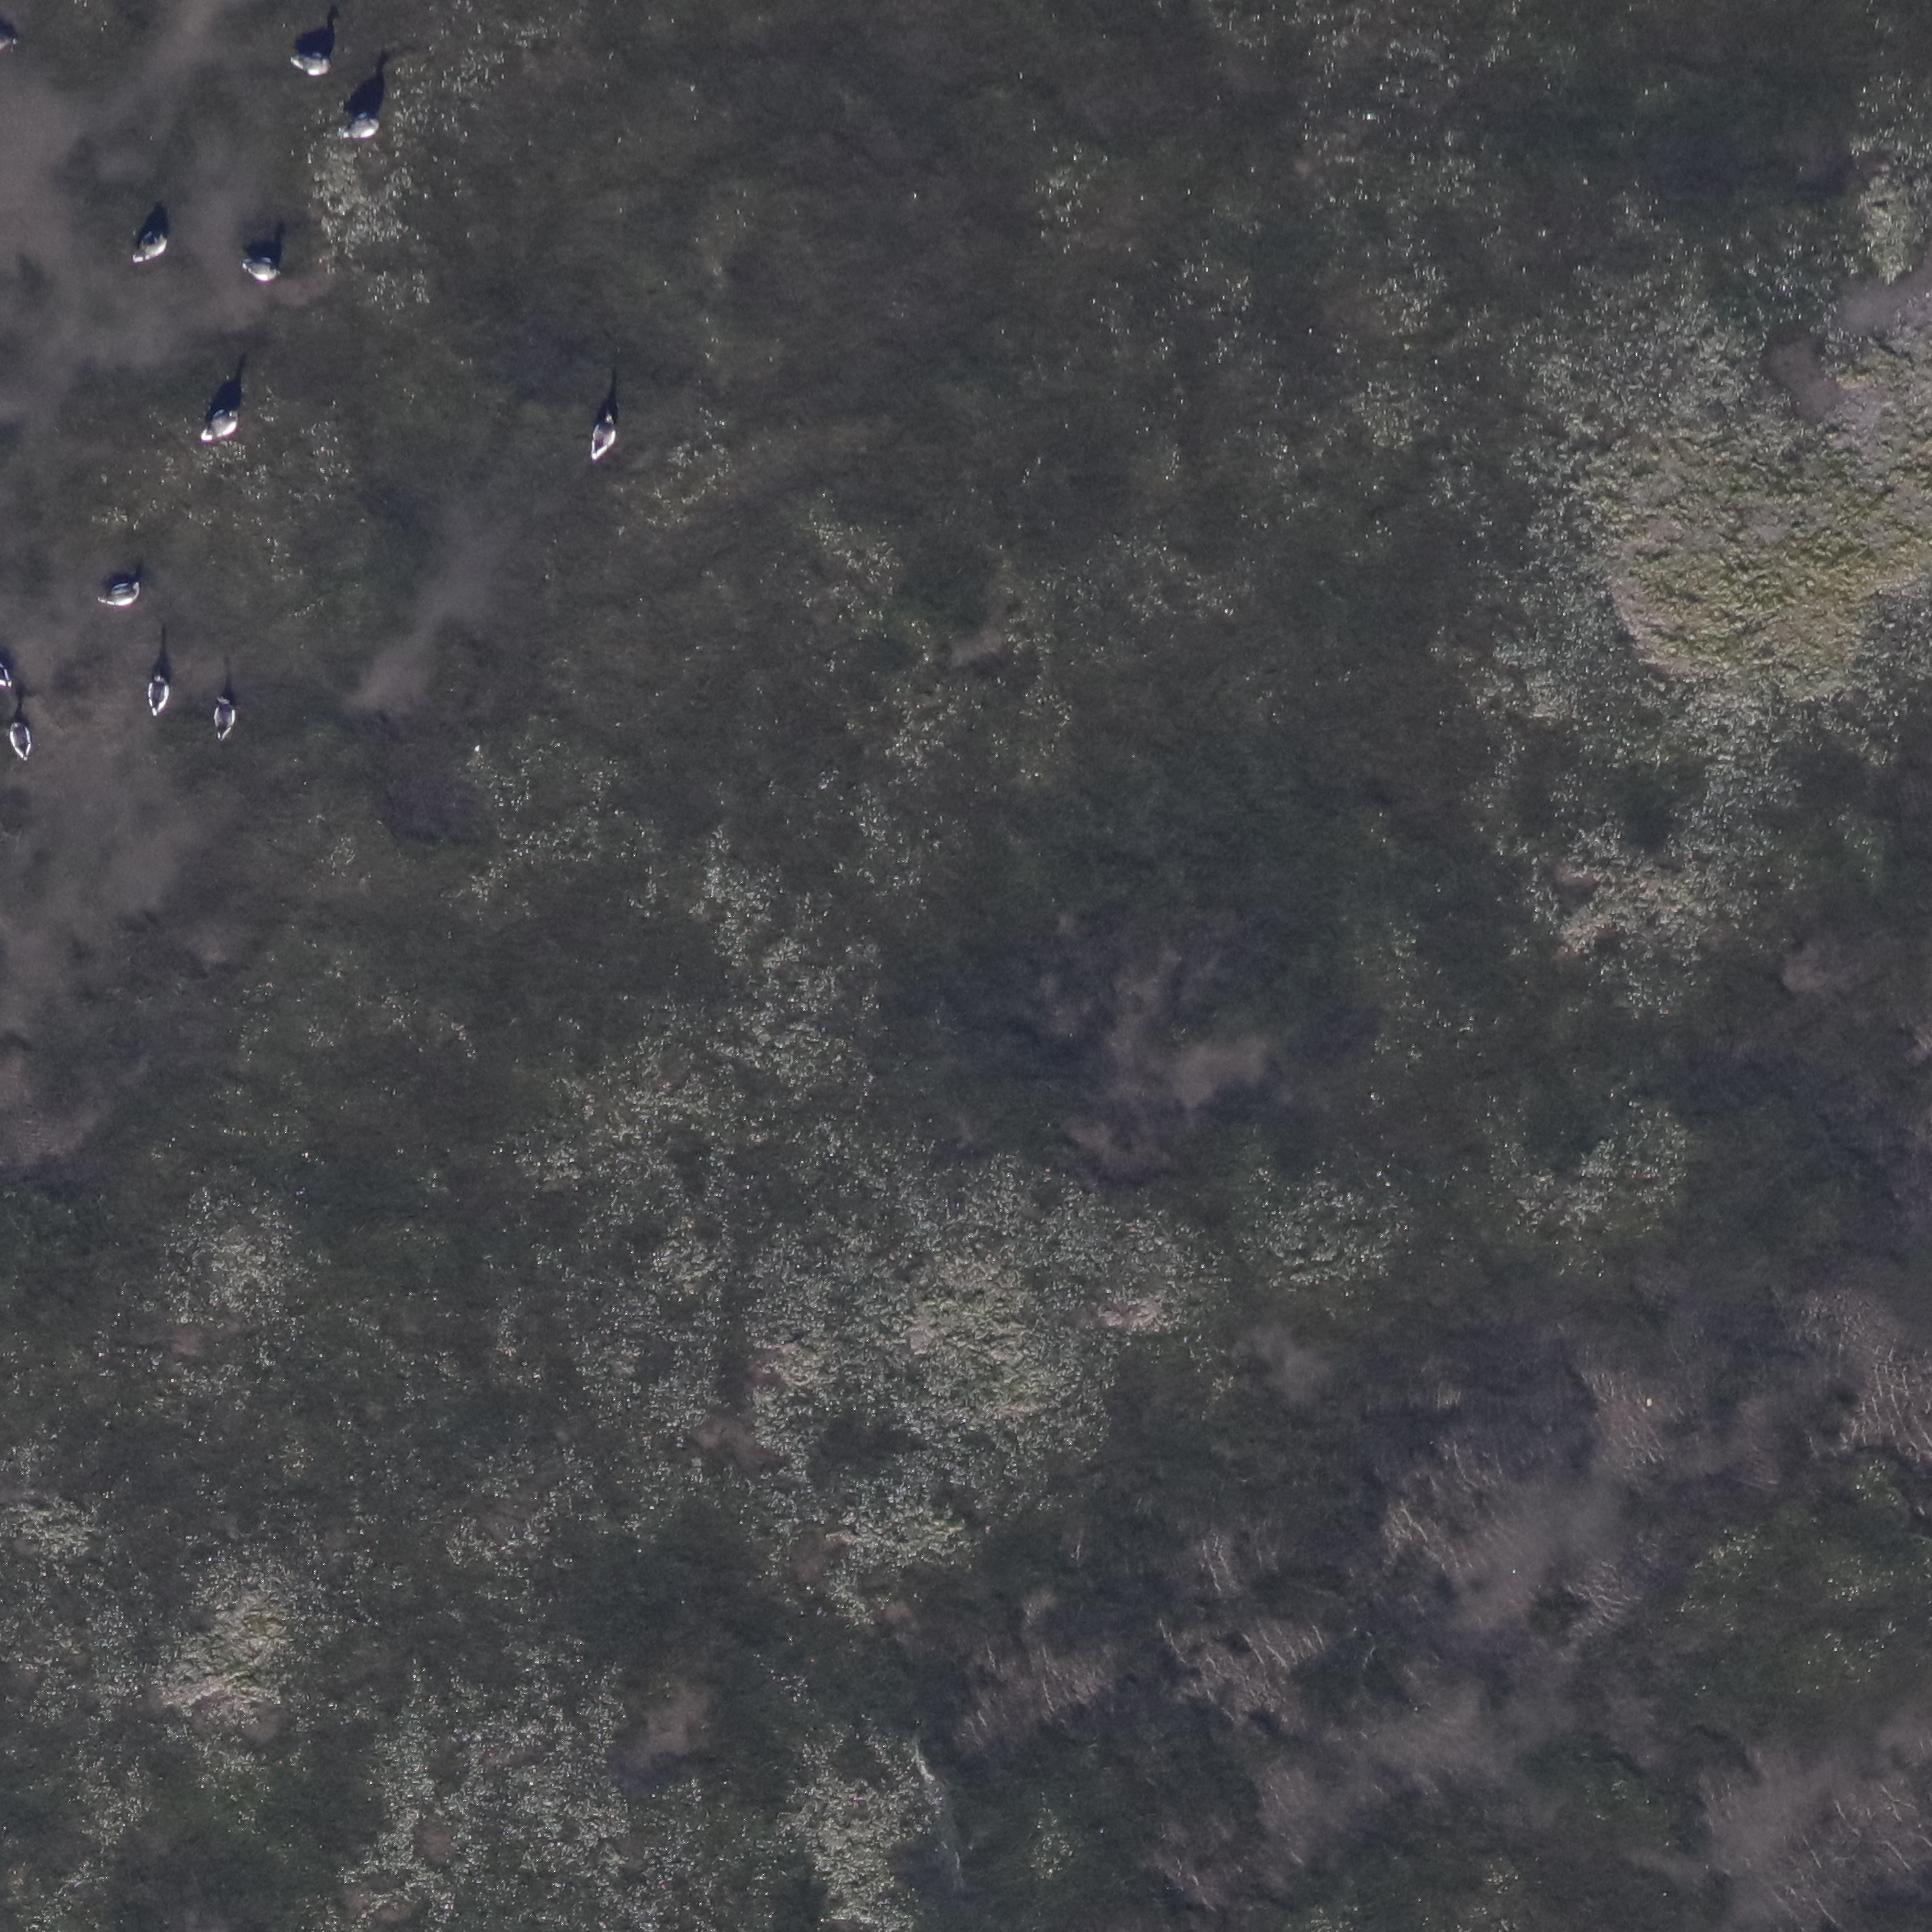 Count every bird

10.